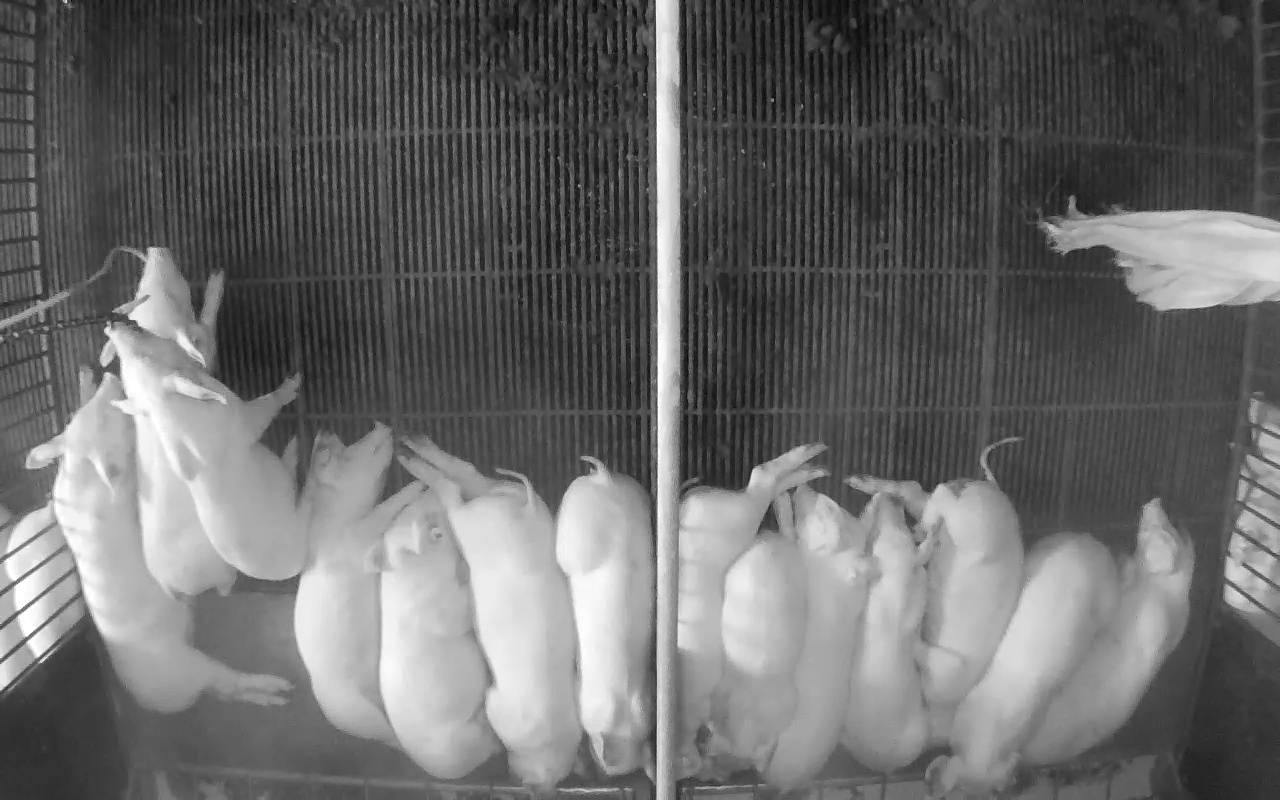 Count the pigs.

16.